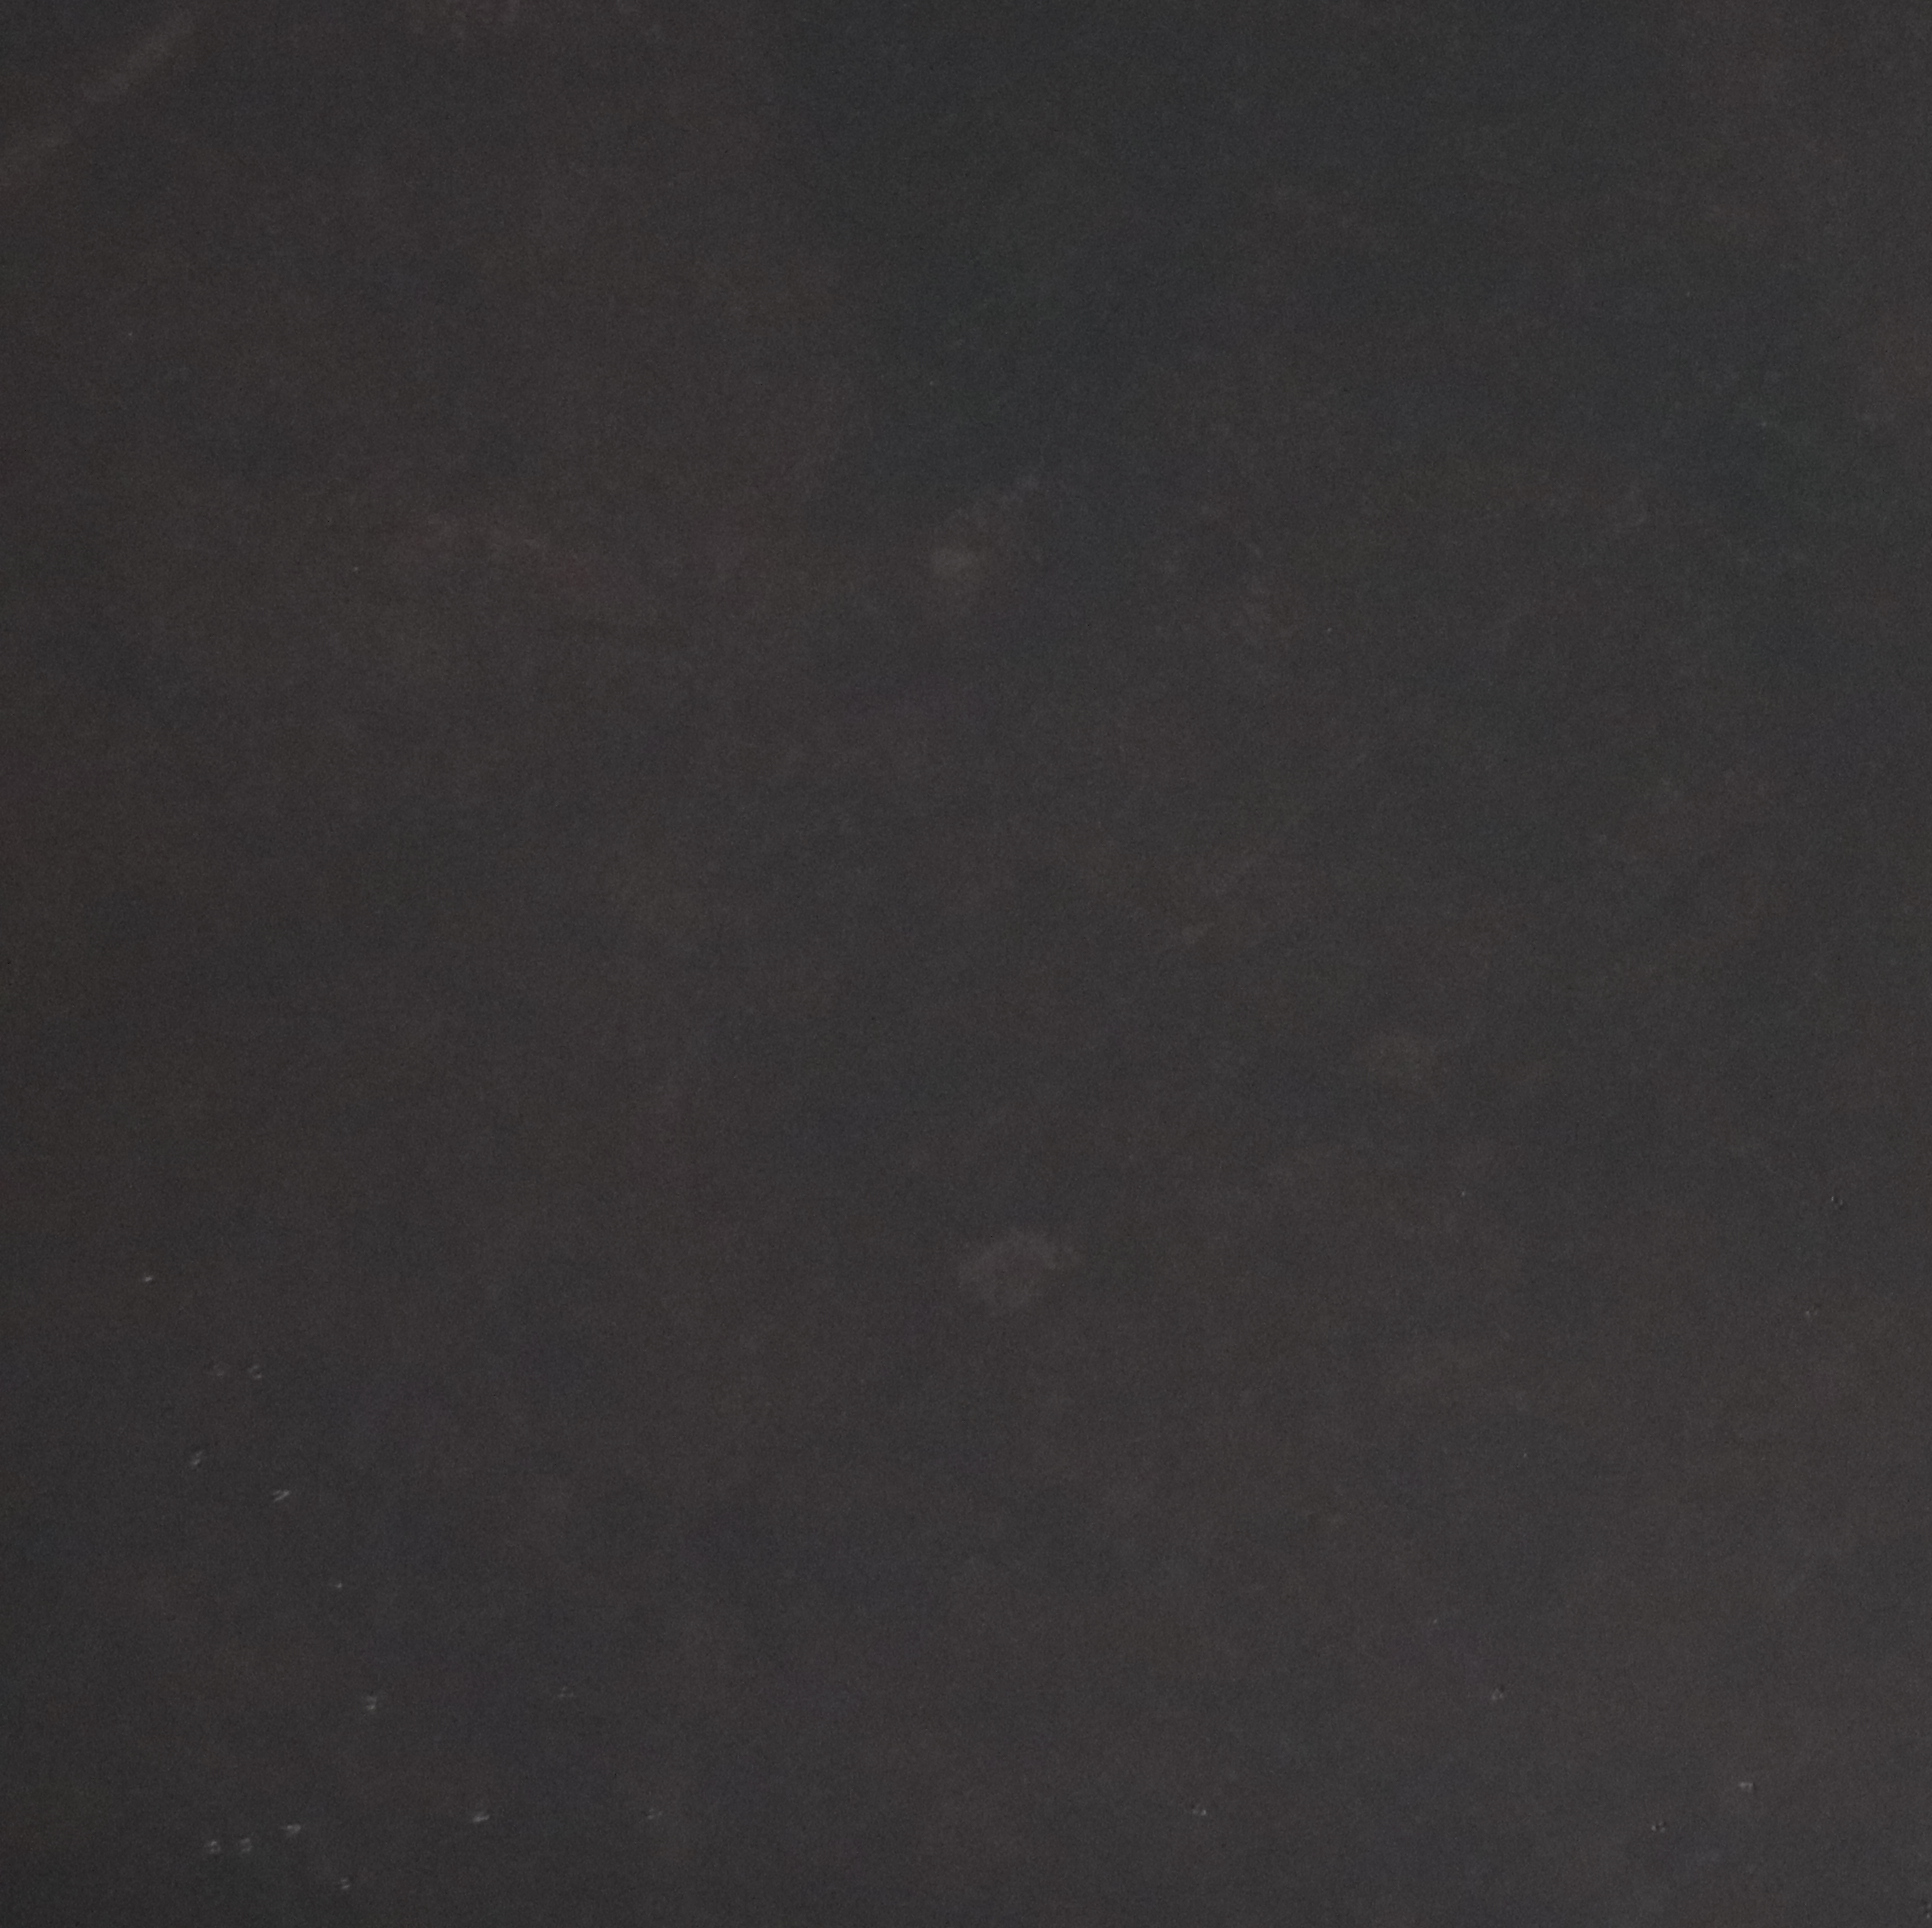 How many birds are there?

21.